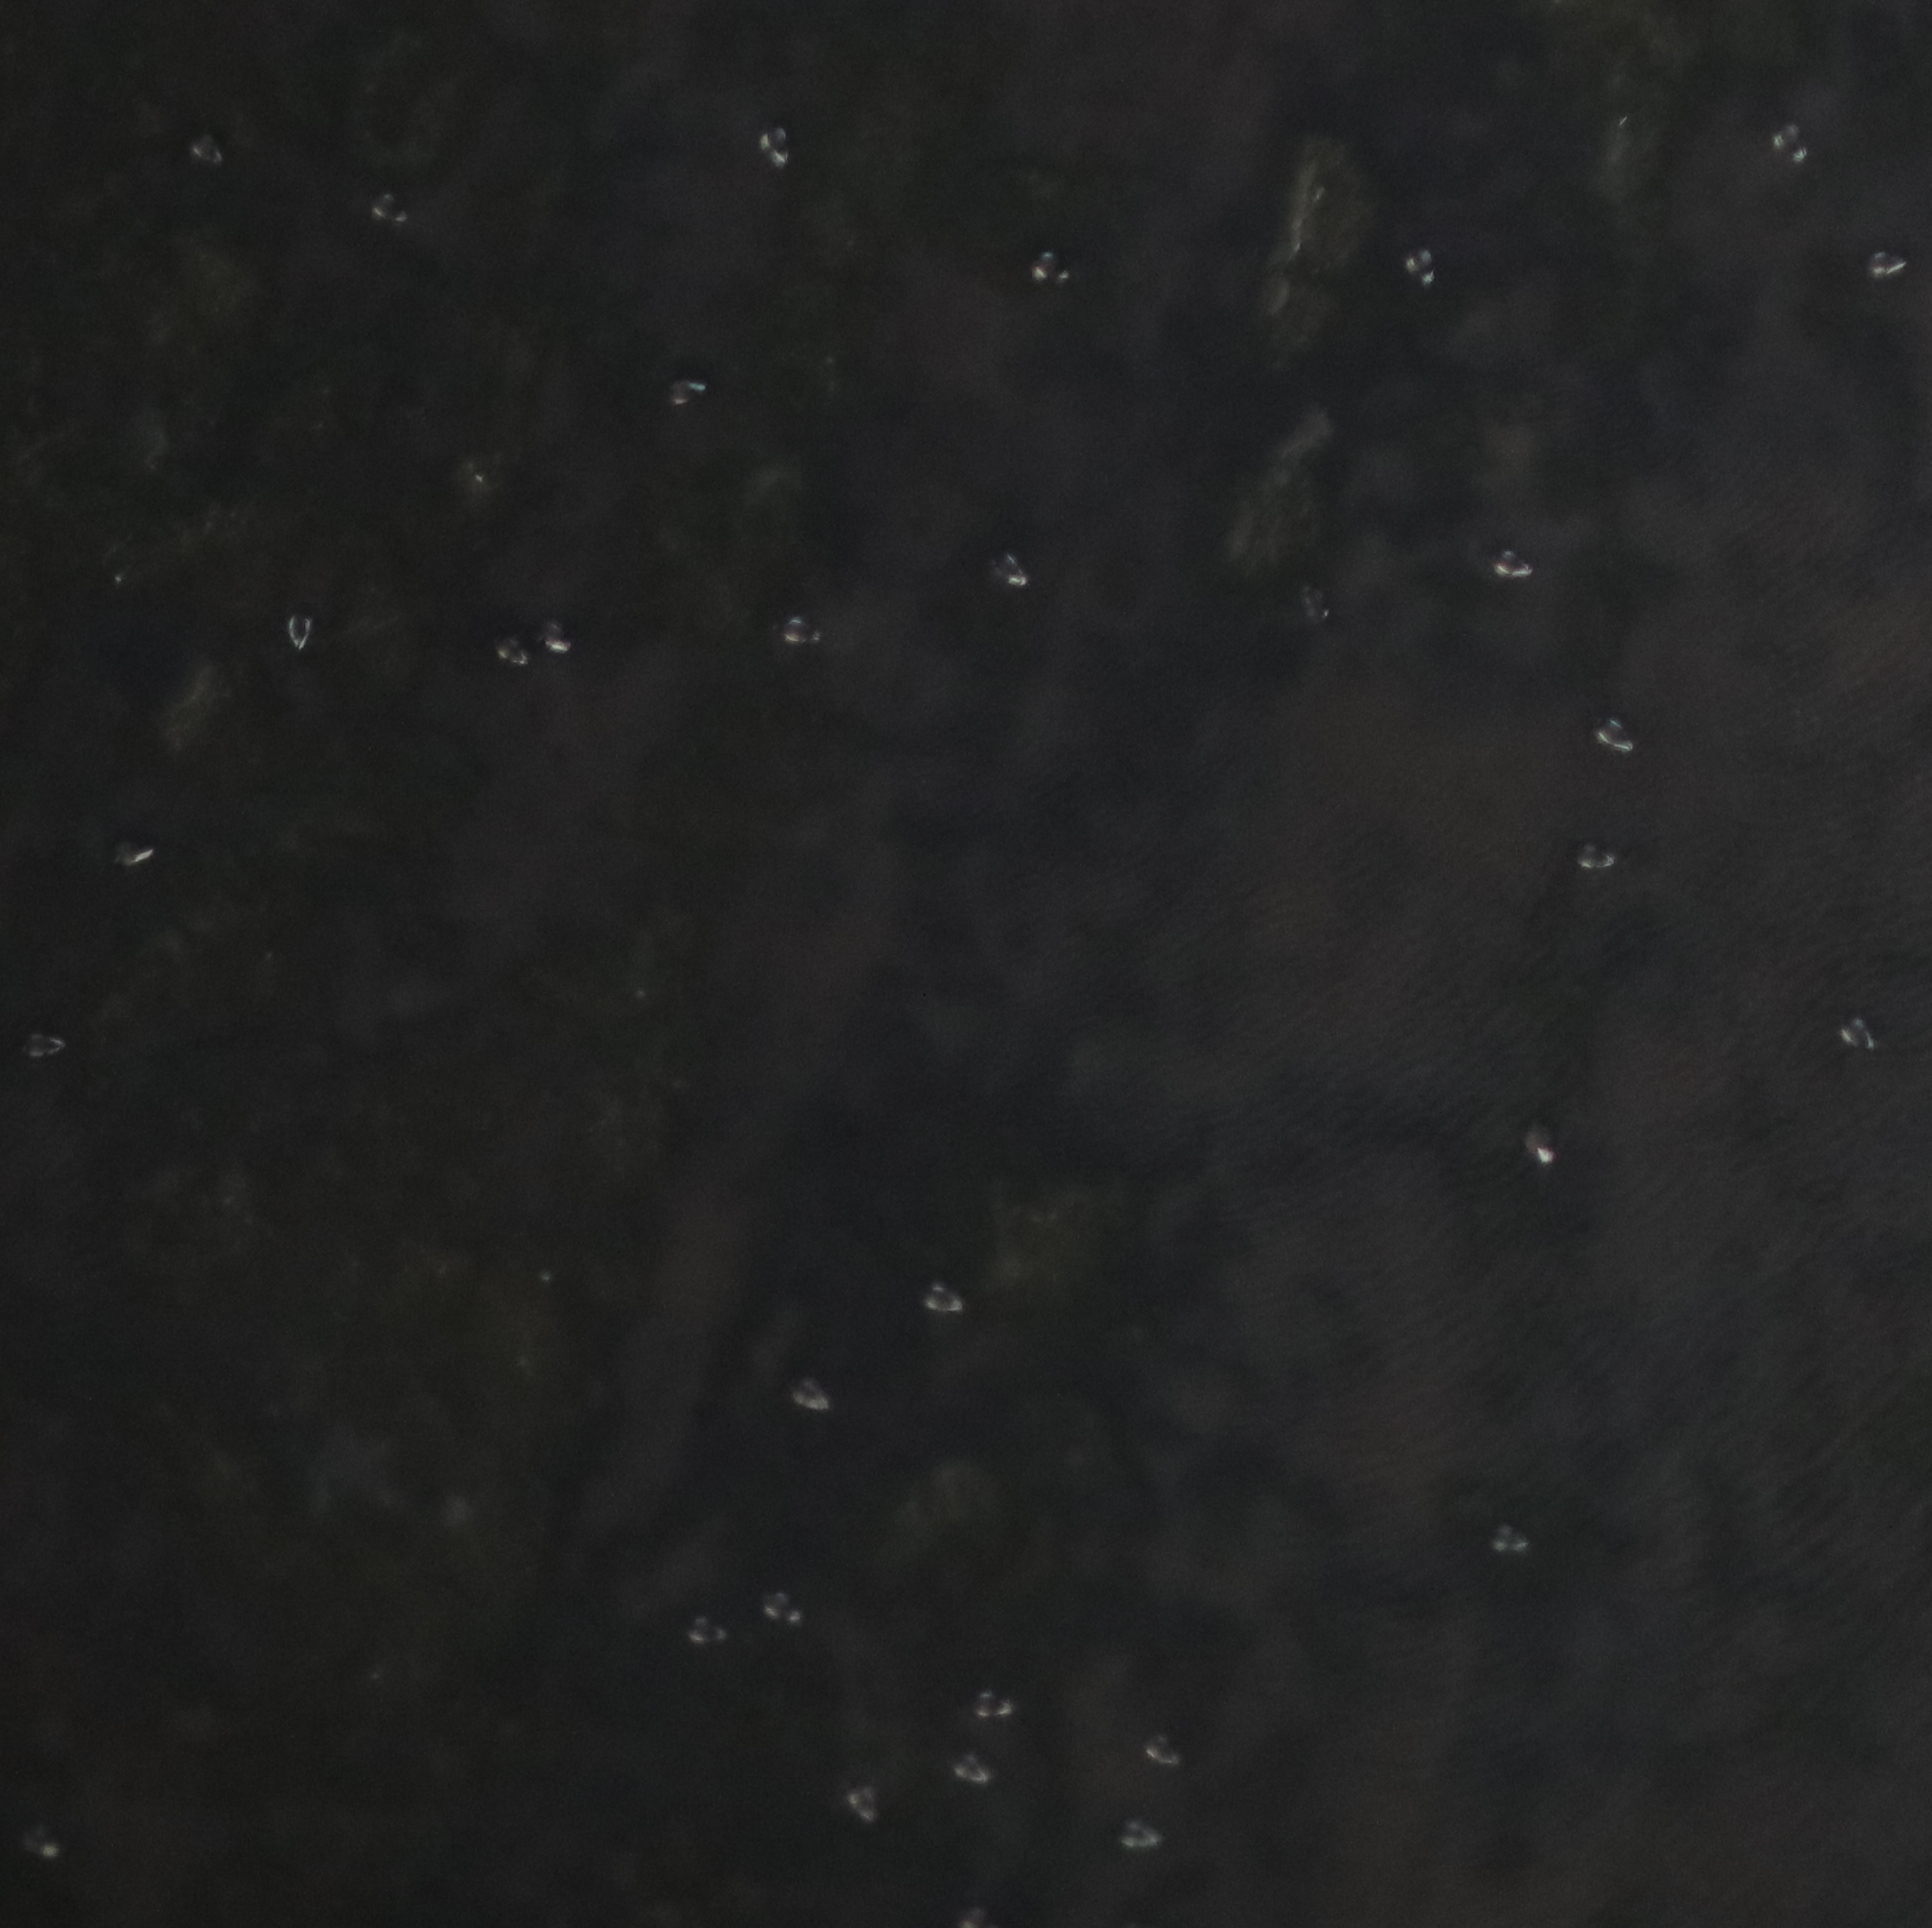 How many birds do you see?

31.